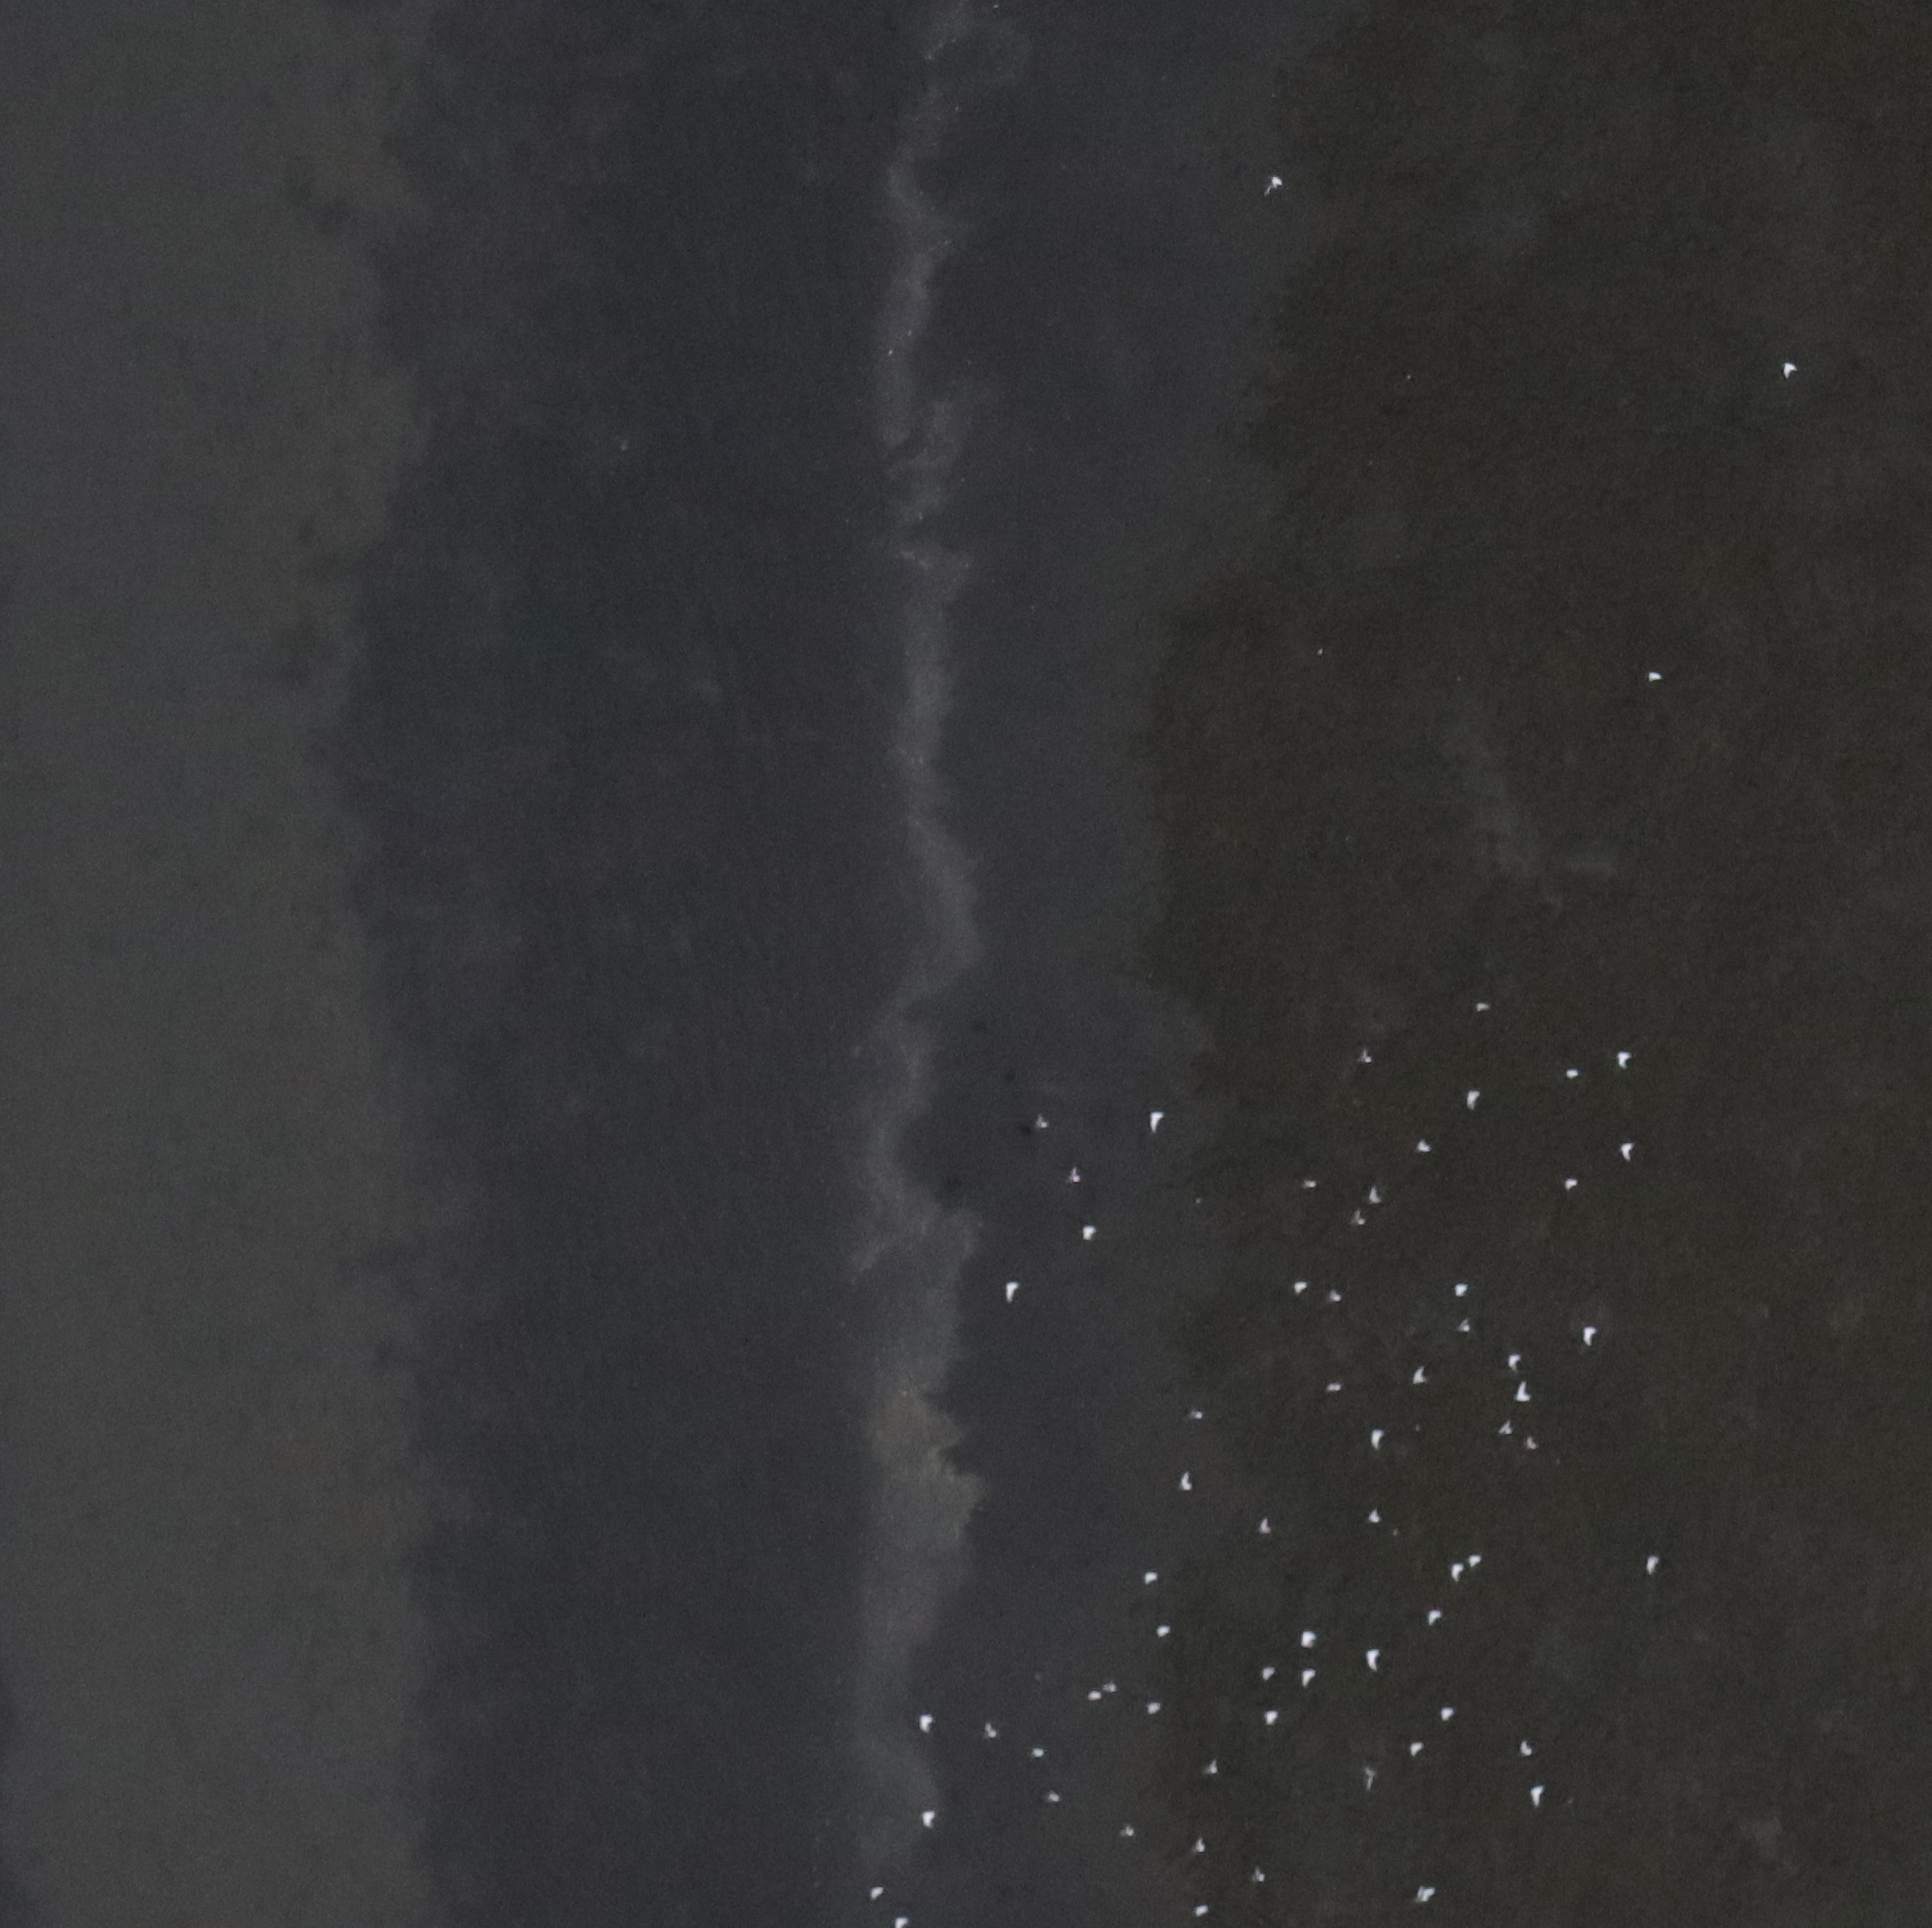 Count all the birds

67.